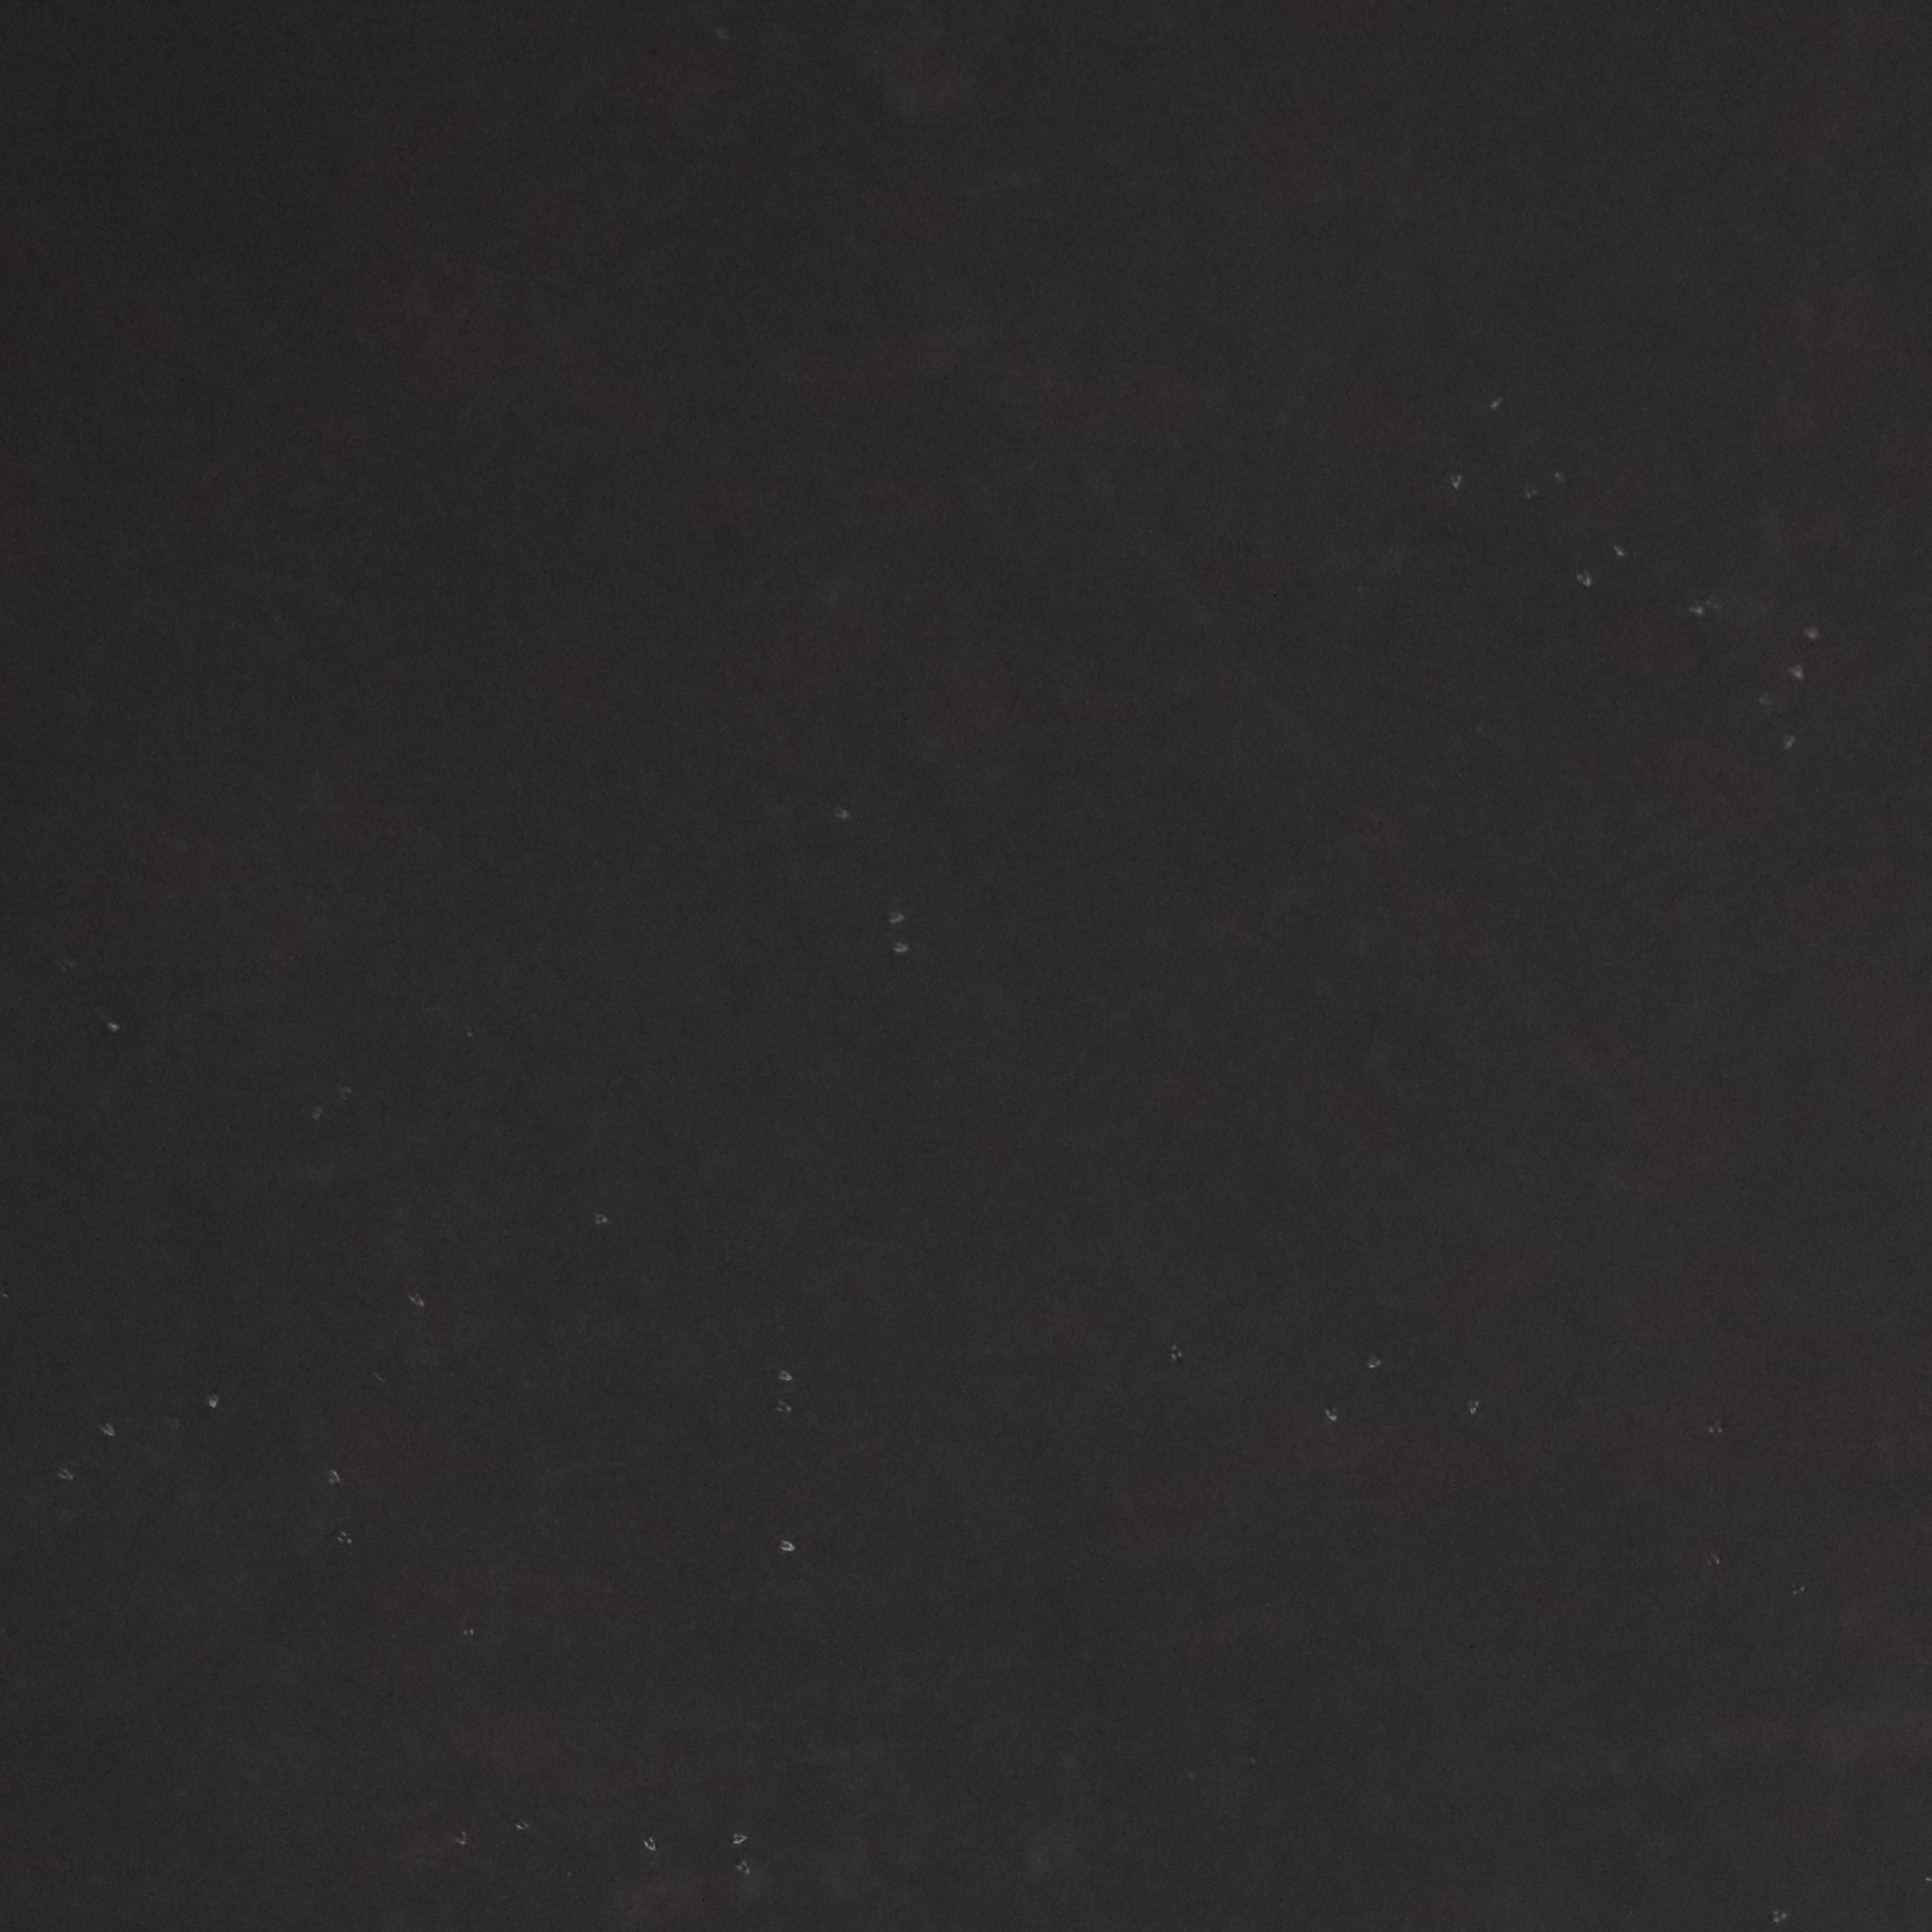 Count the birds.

44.